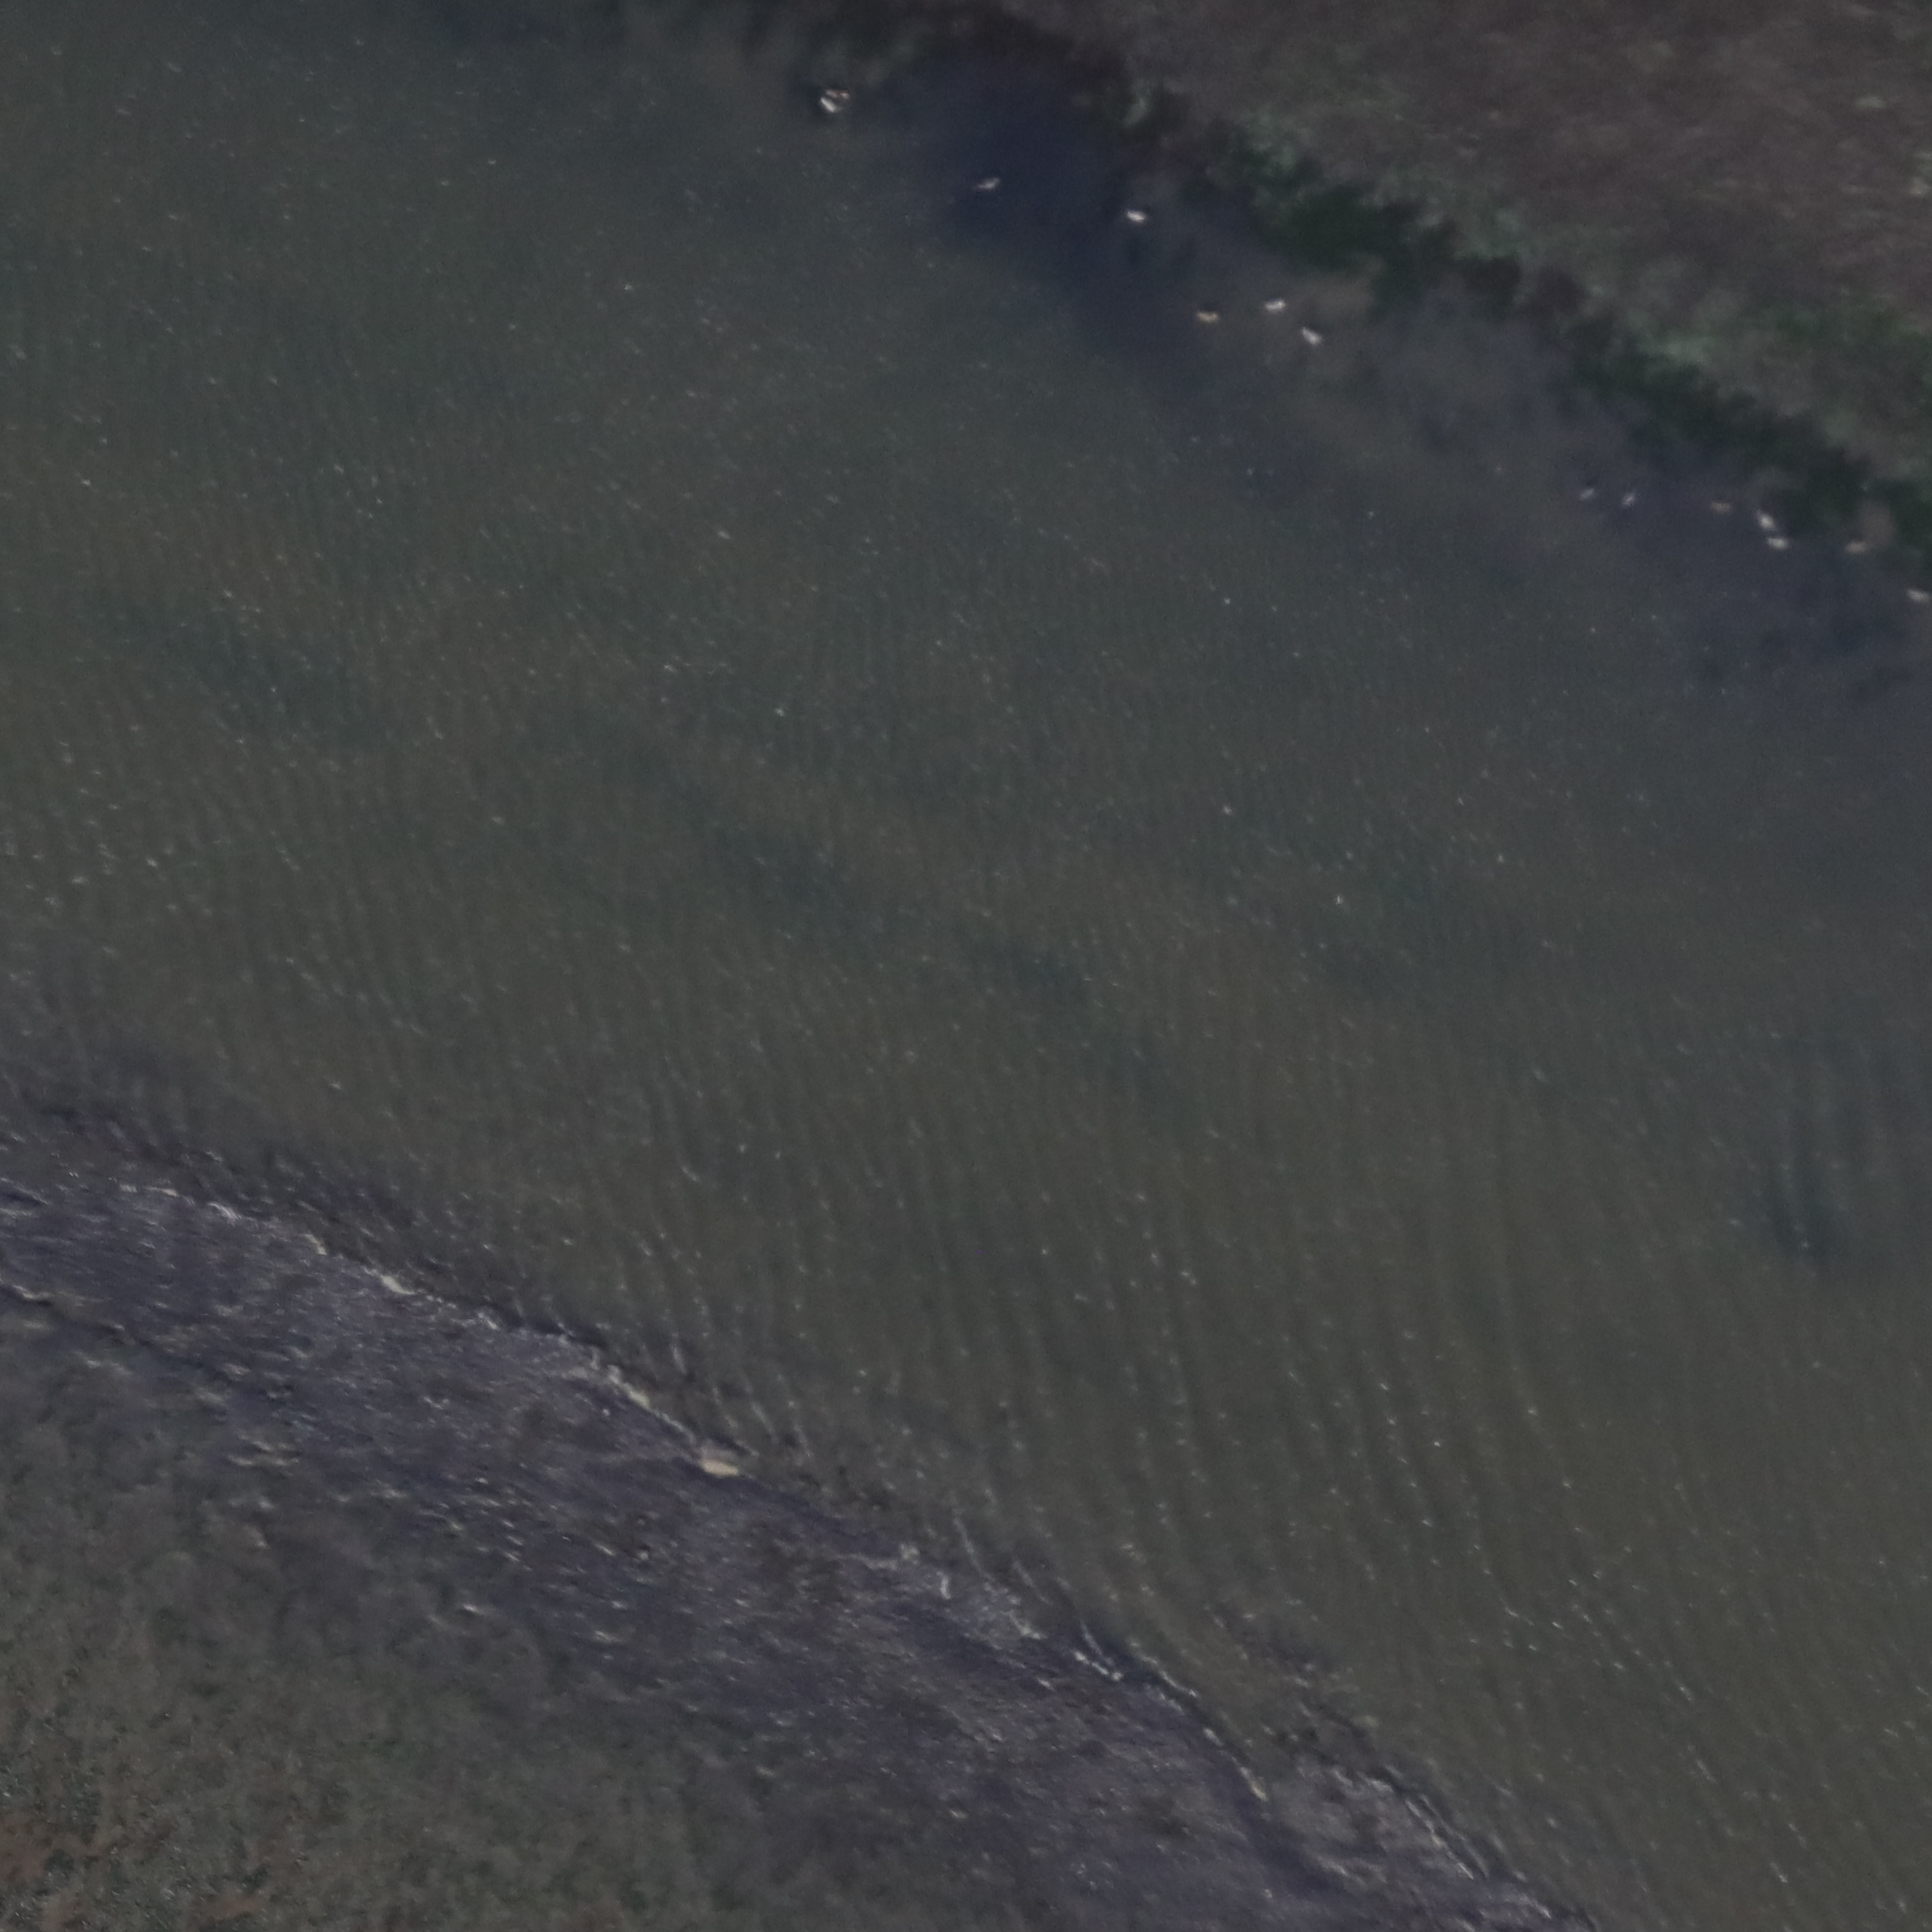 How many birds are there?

14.